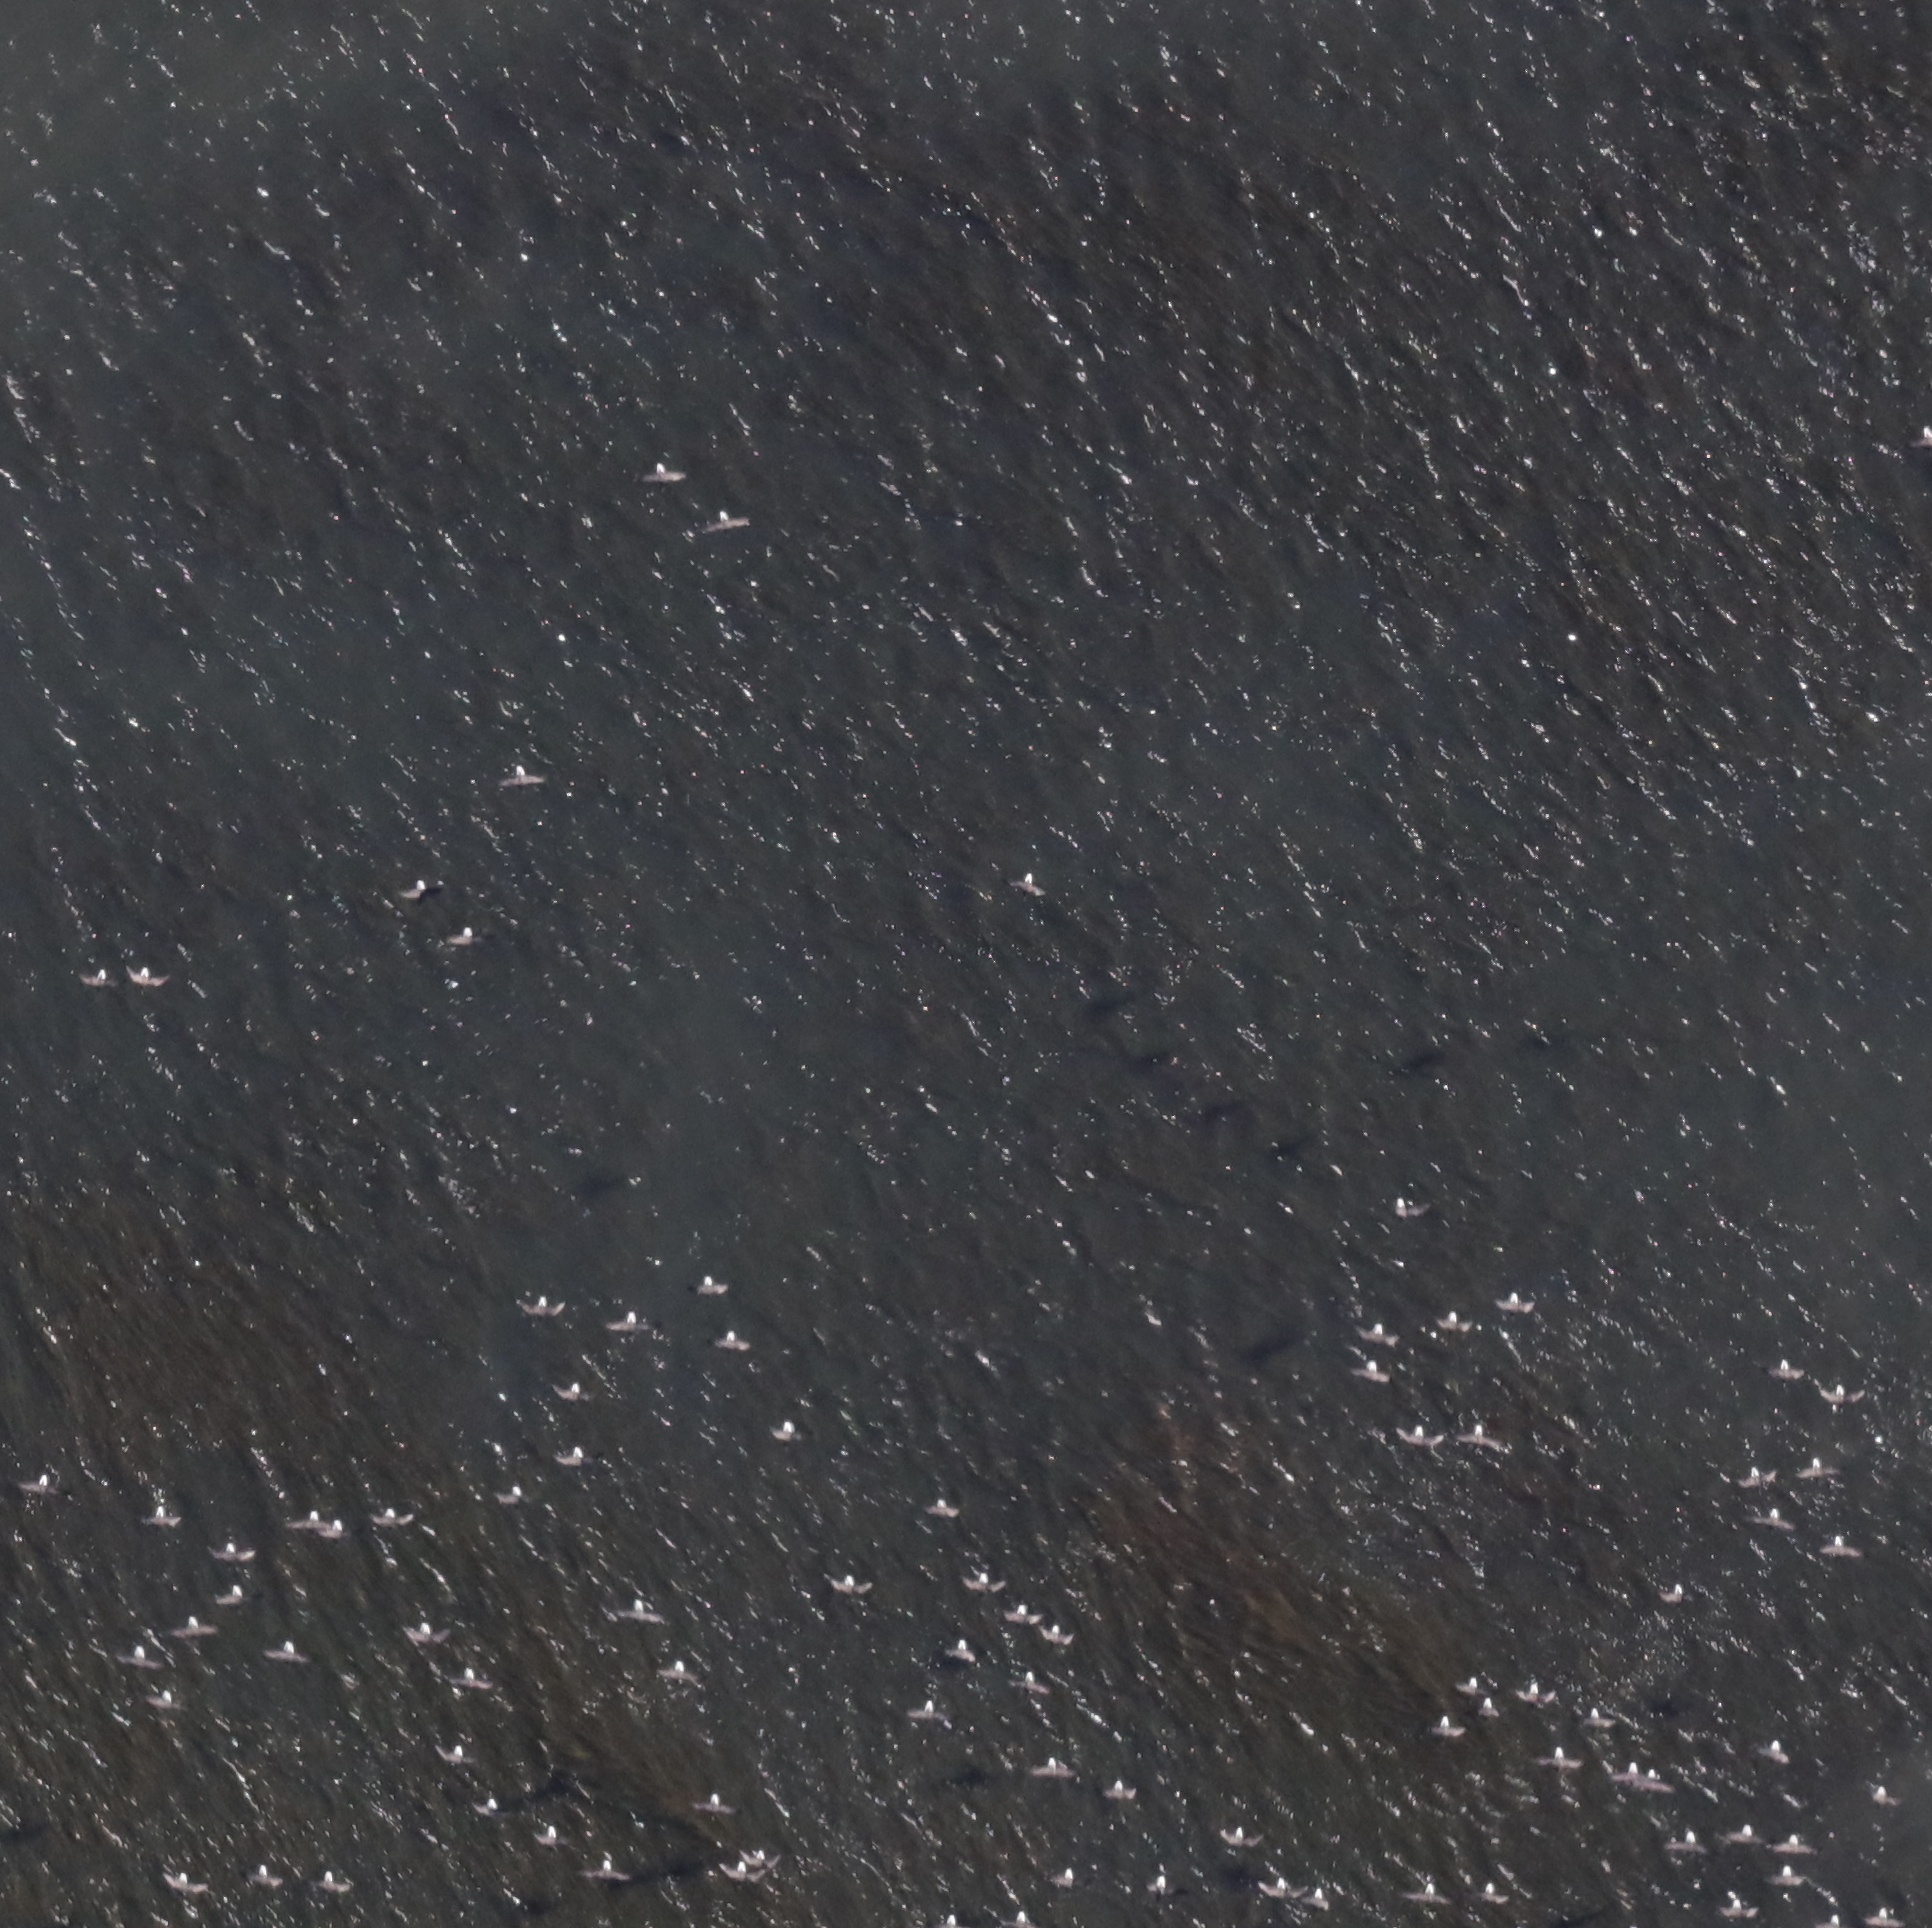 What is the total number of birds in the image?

89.